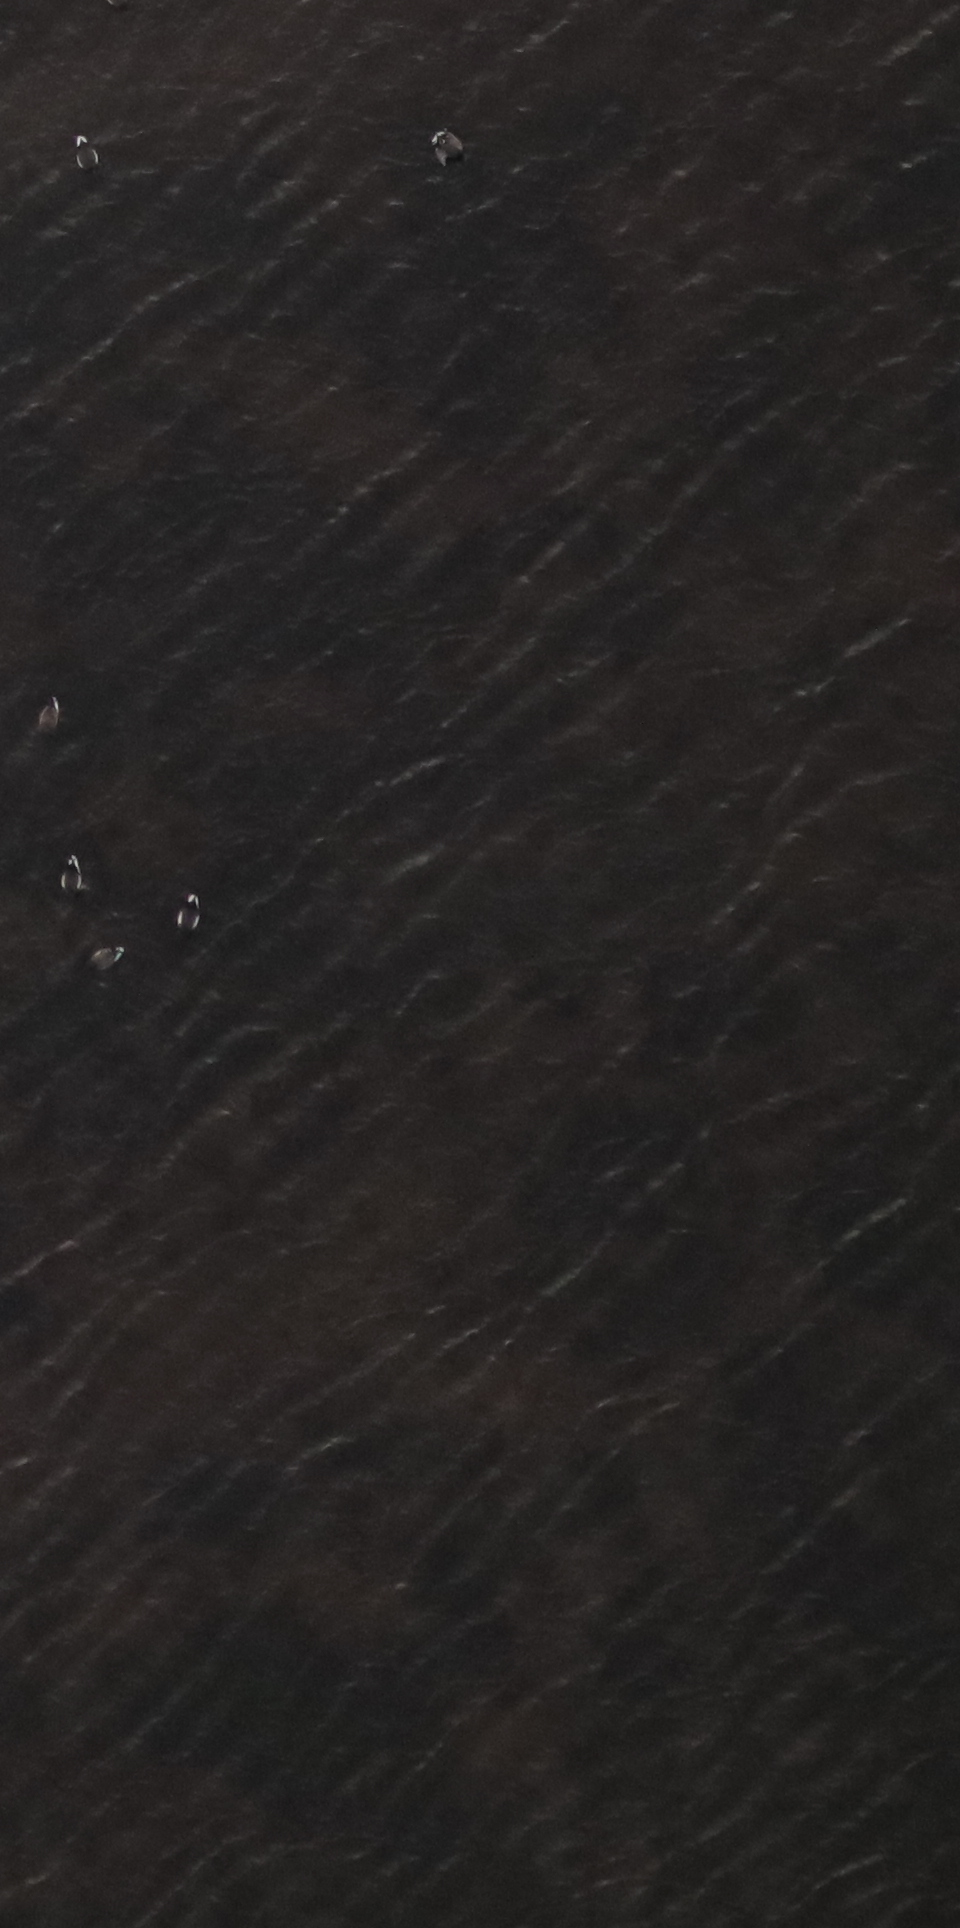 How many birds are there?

6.